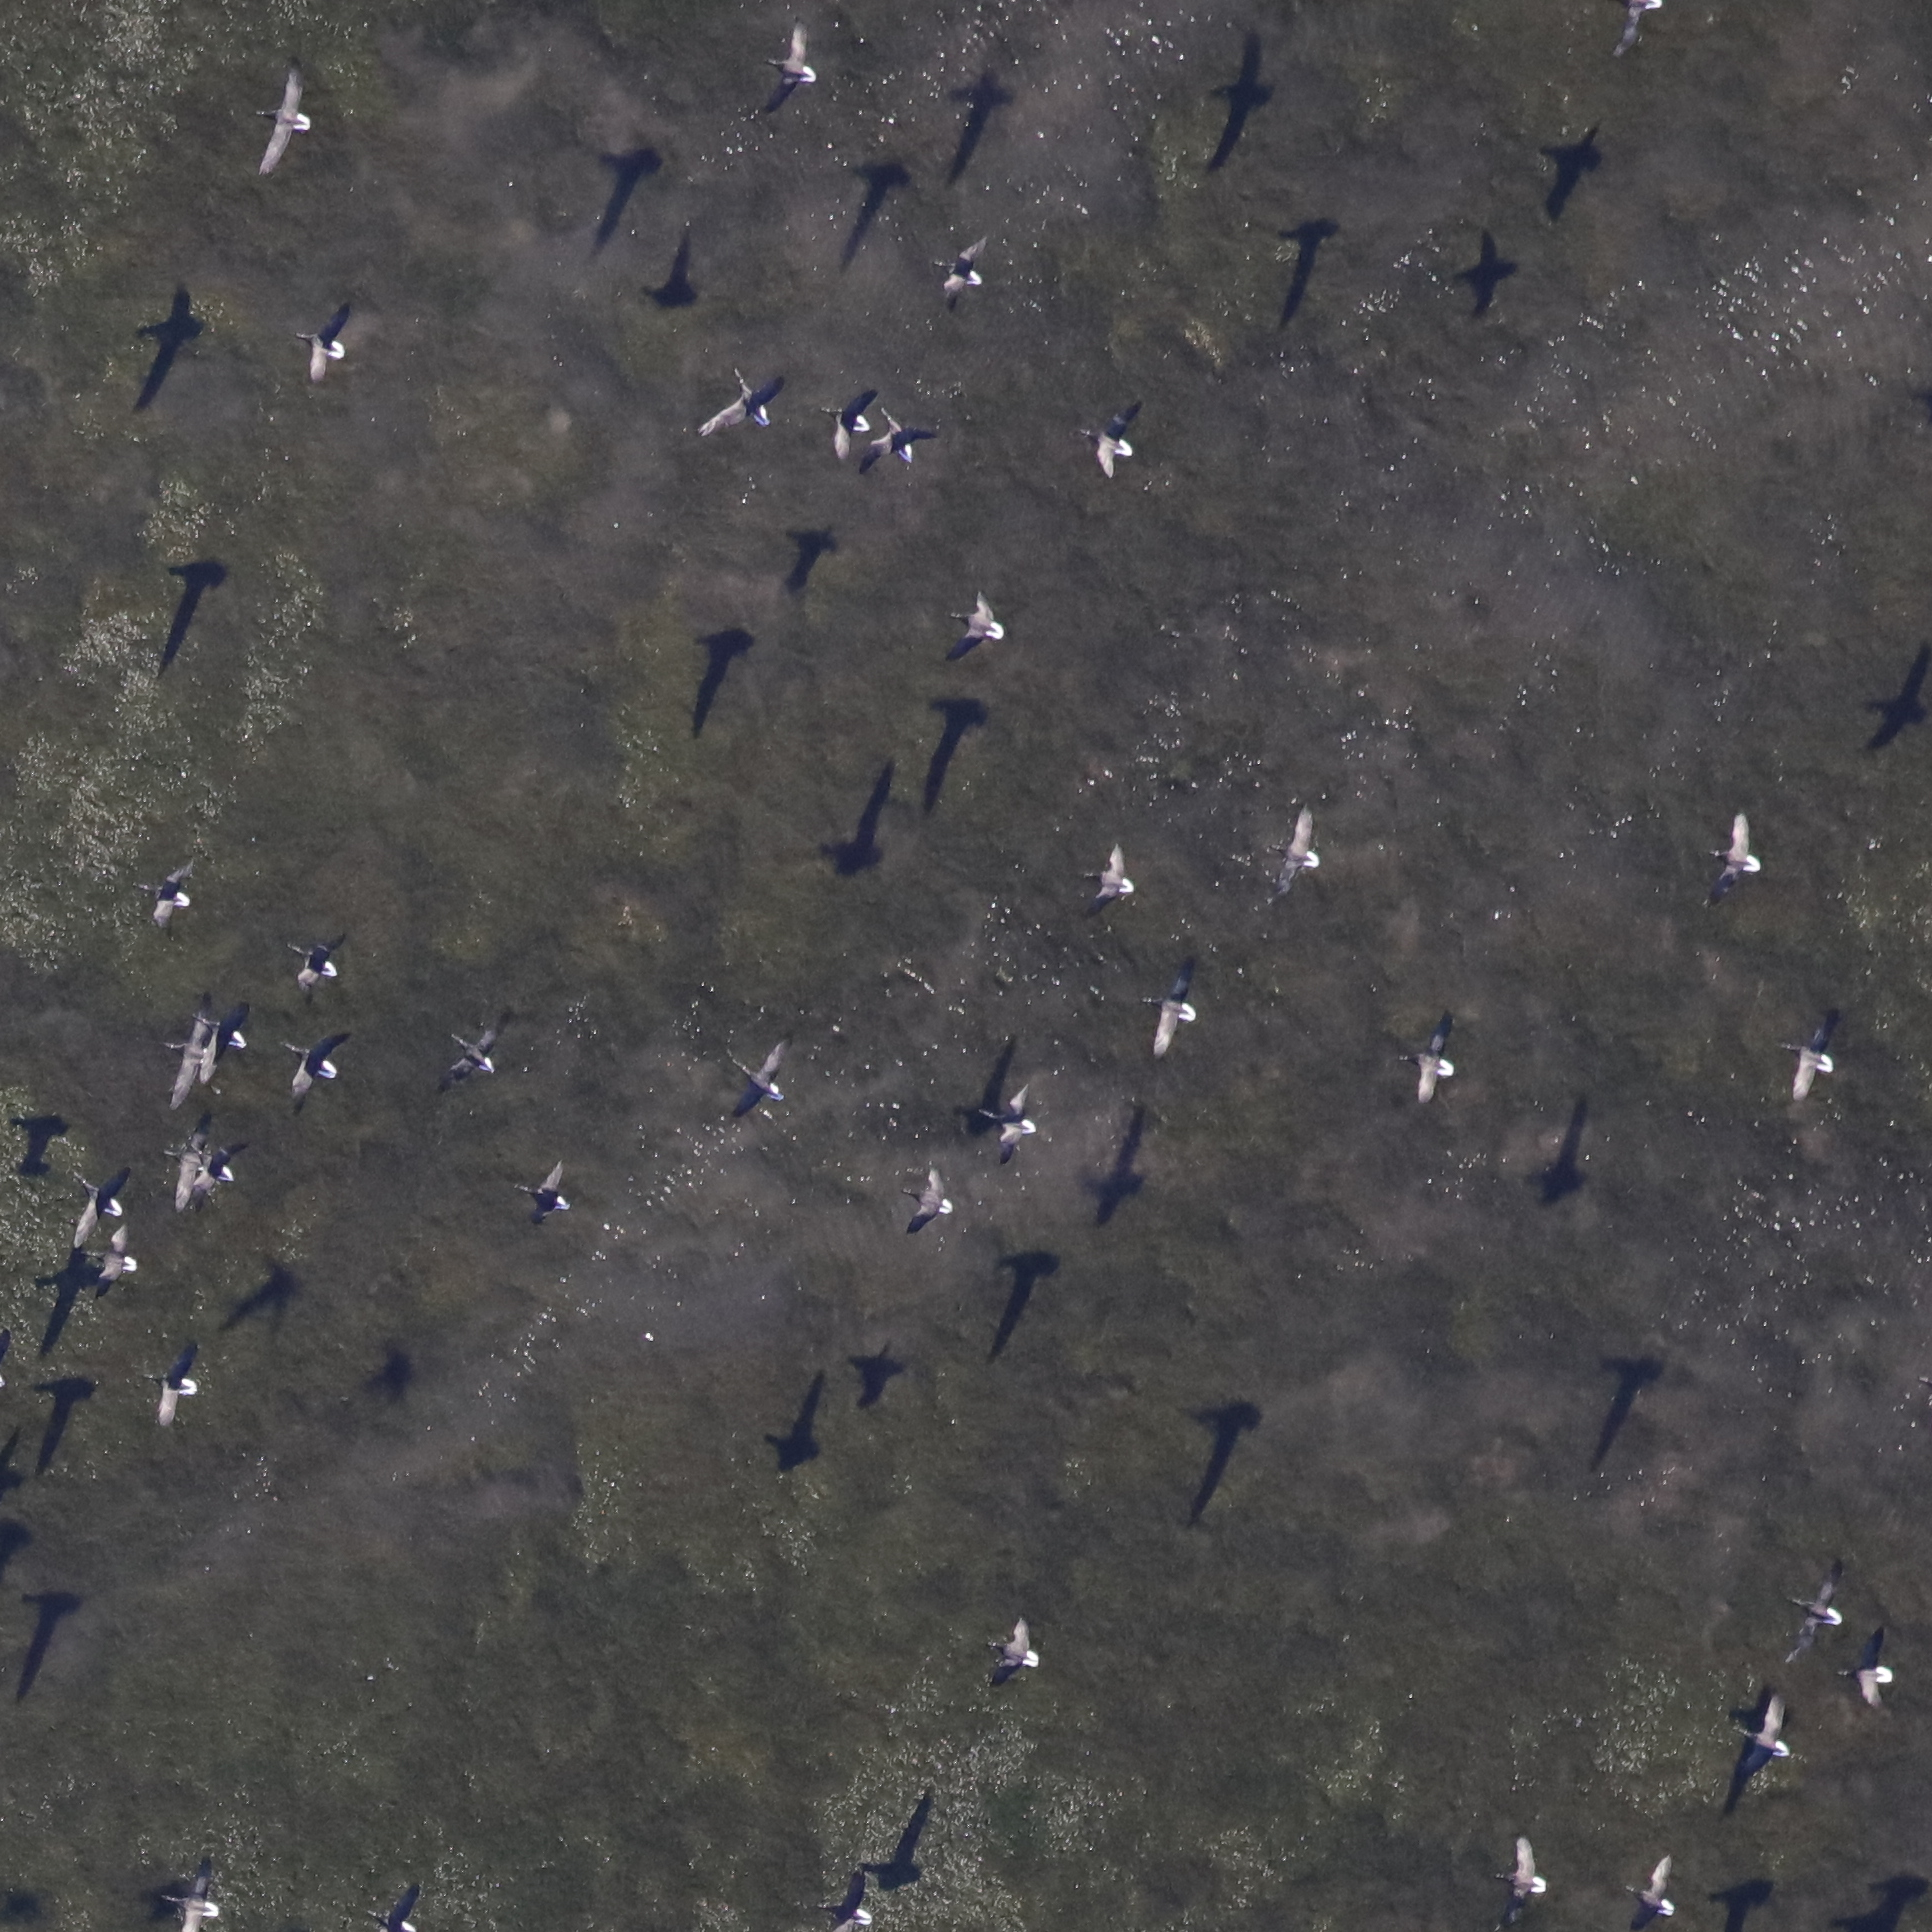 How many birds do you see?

40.